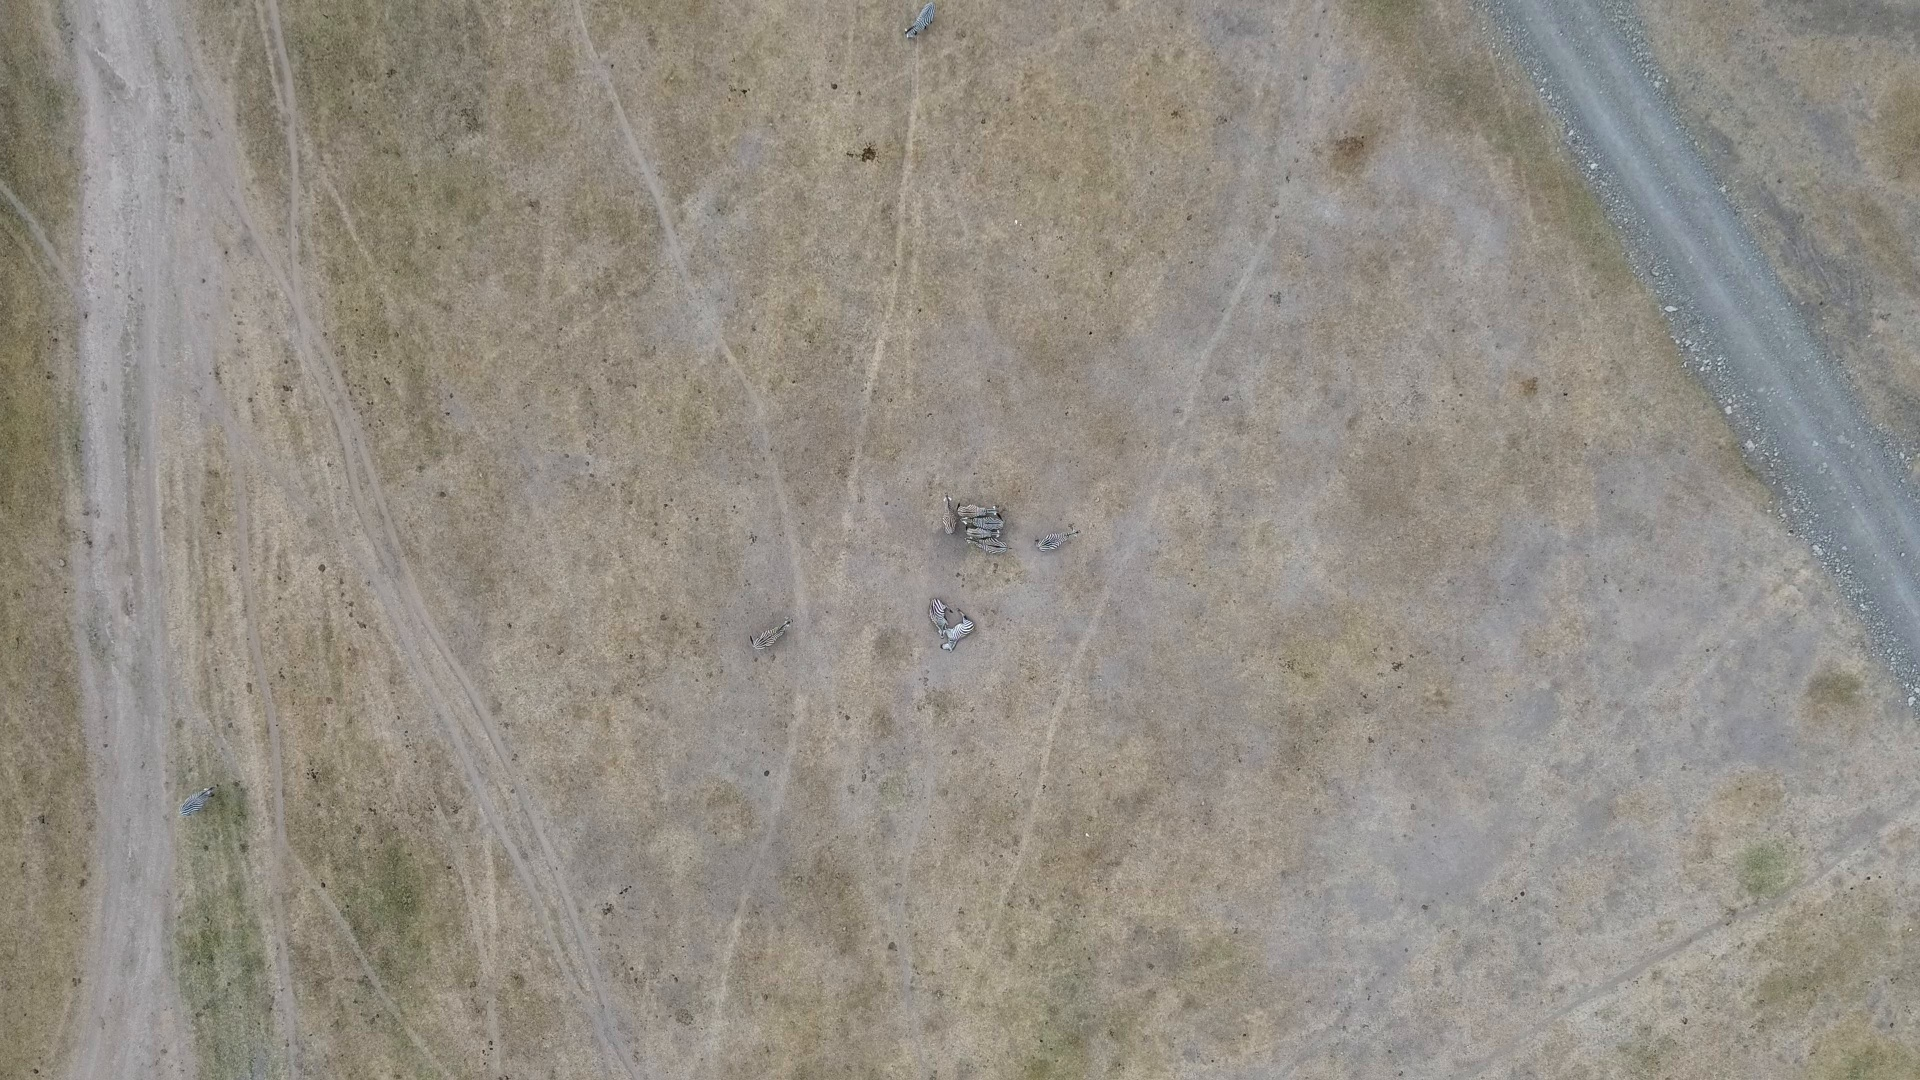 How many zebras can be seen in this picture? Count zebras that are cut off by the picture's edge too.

12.